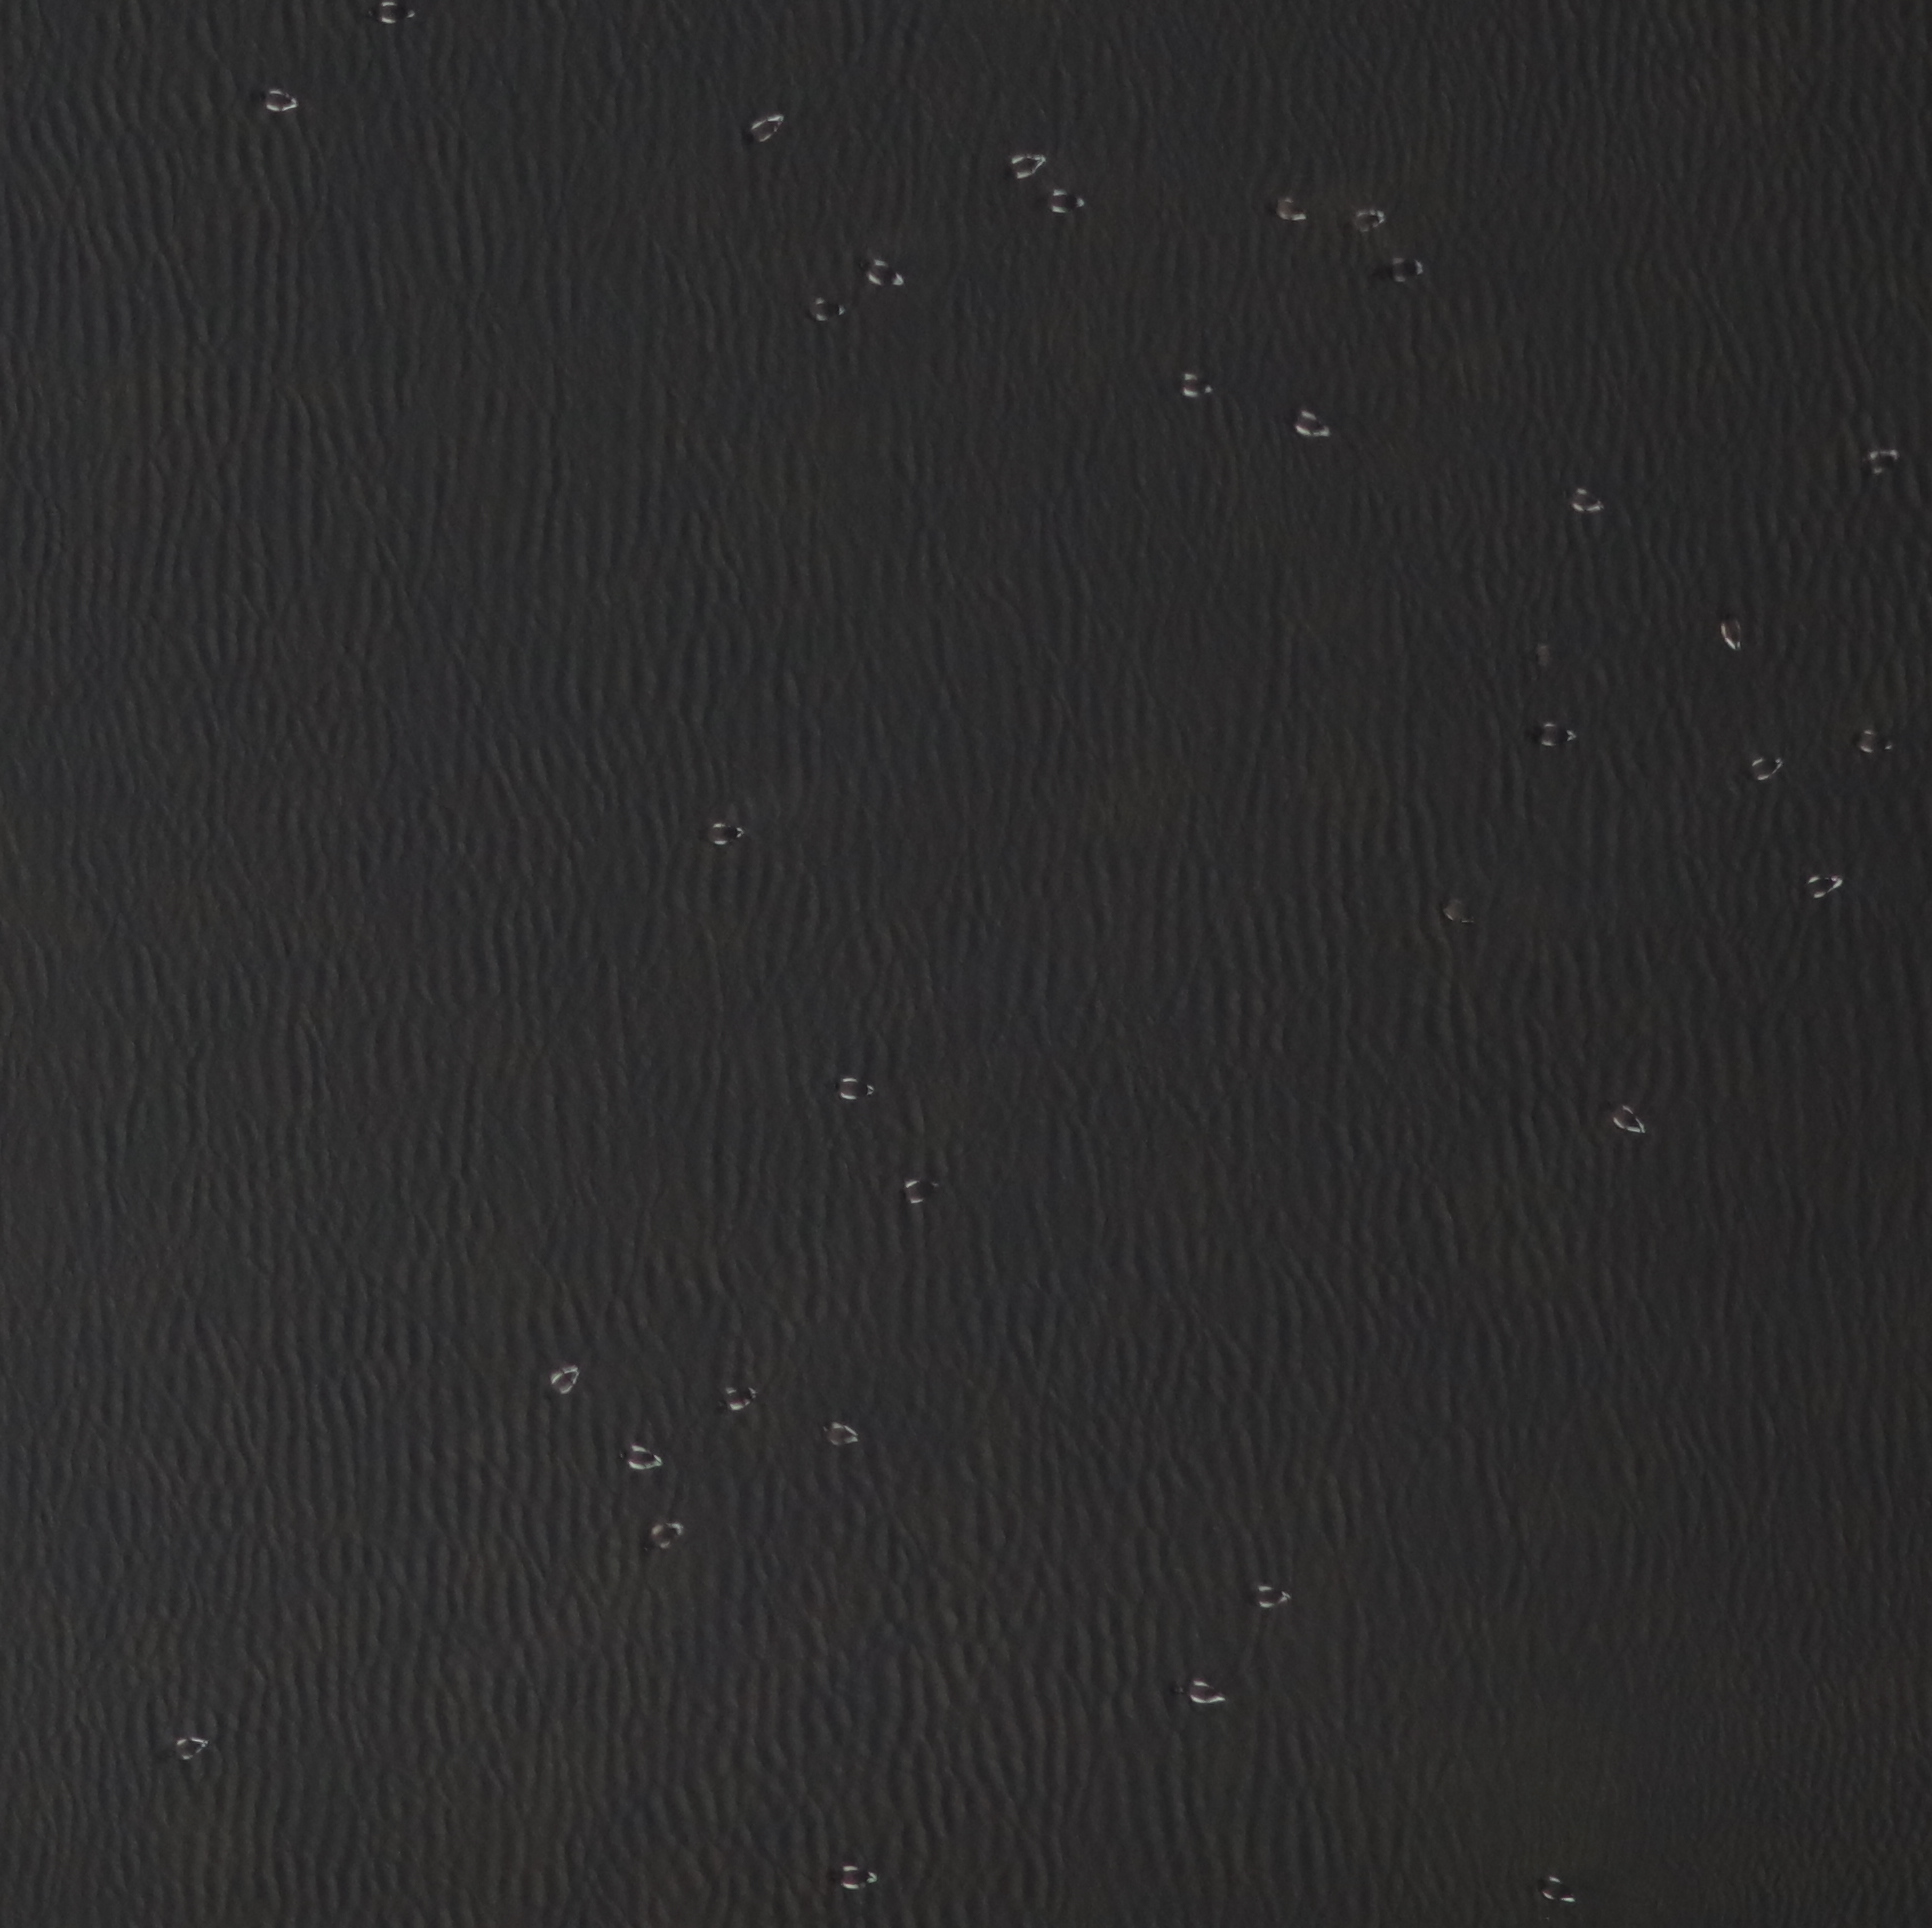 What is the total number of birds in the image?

34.